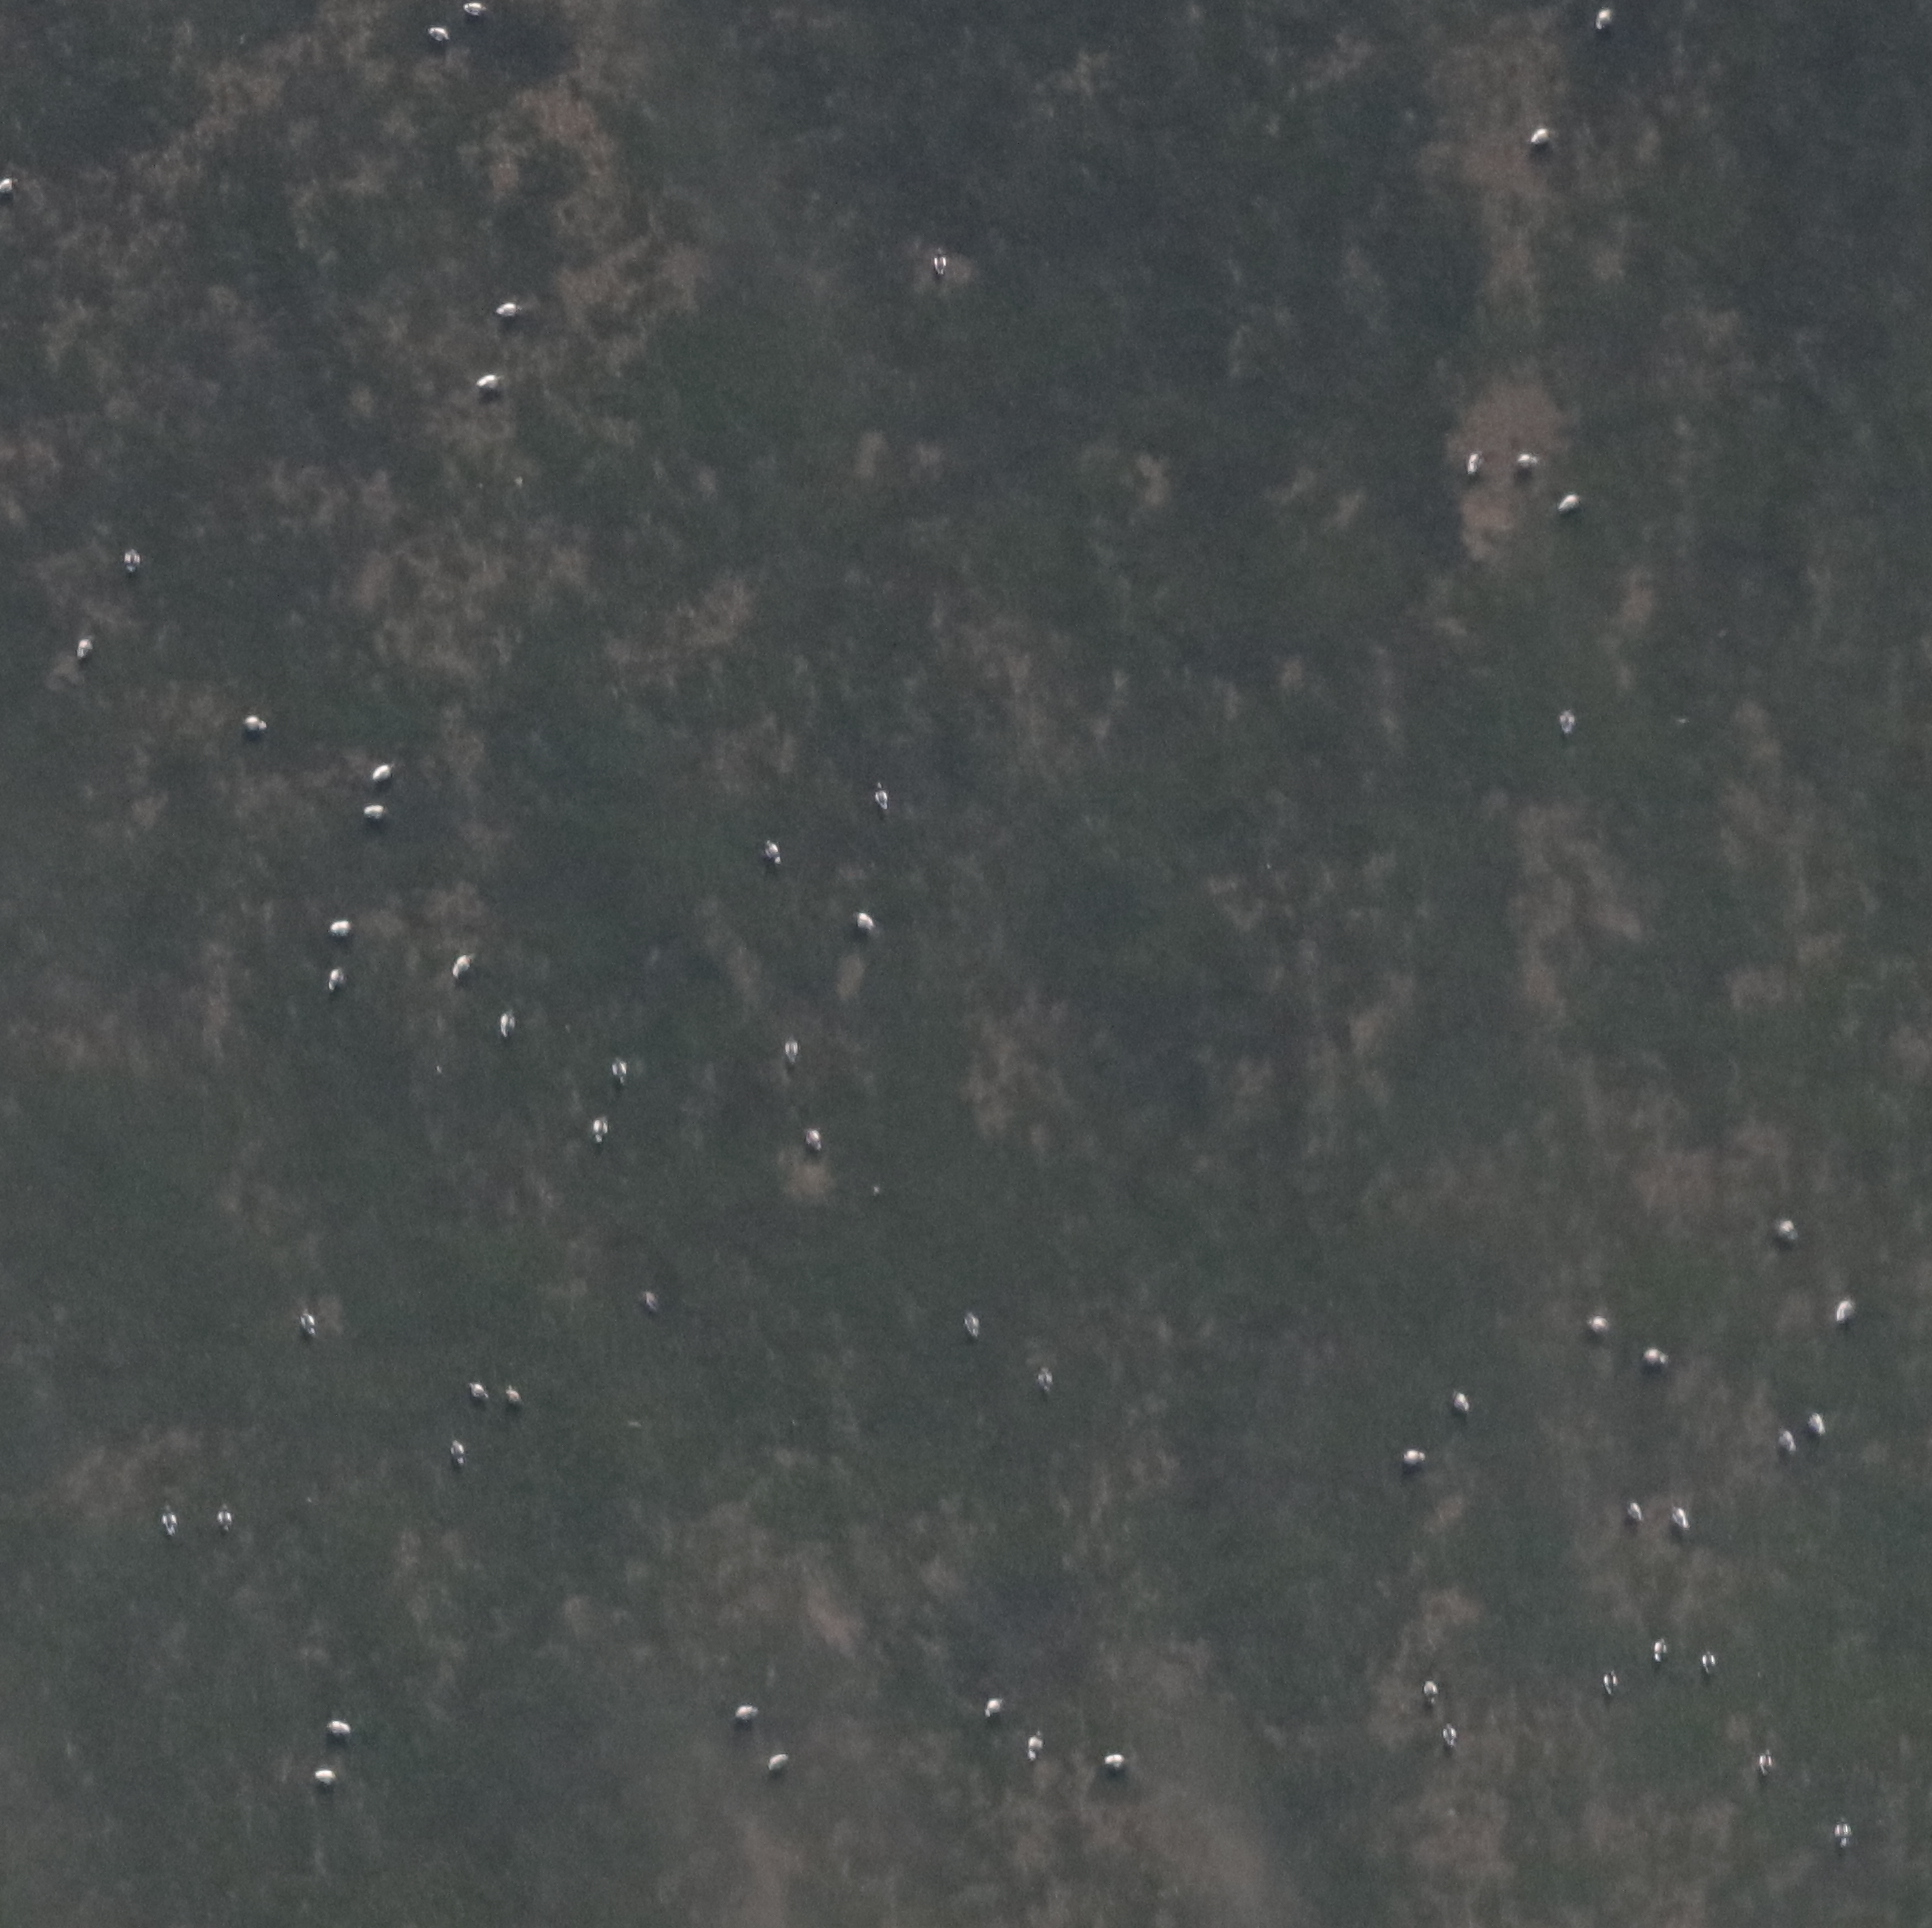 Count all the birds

60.